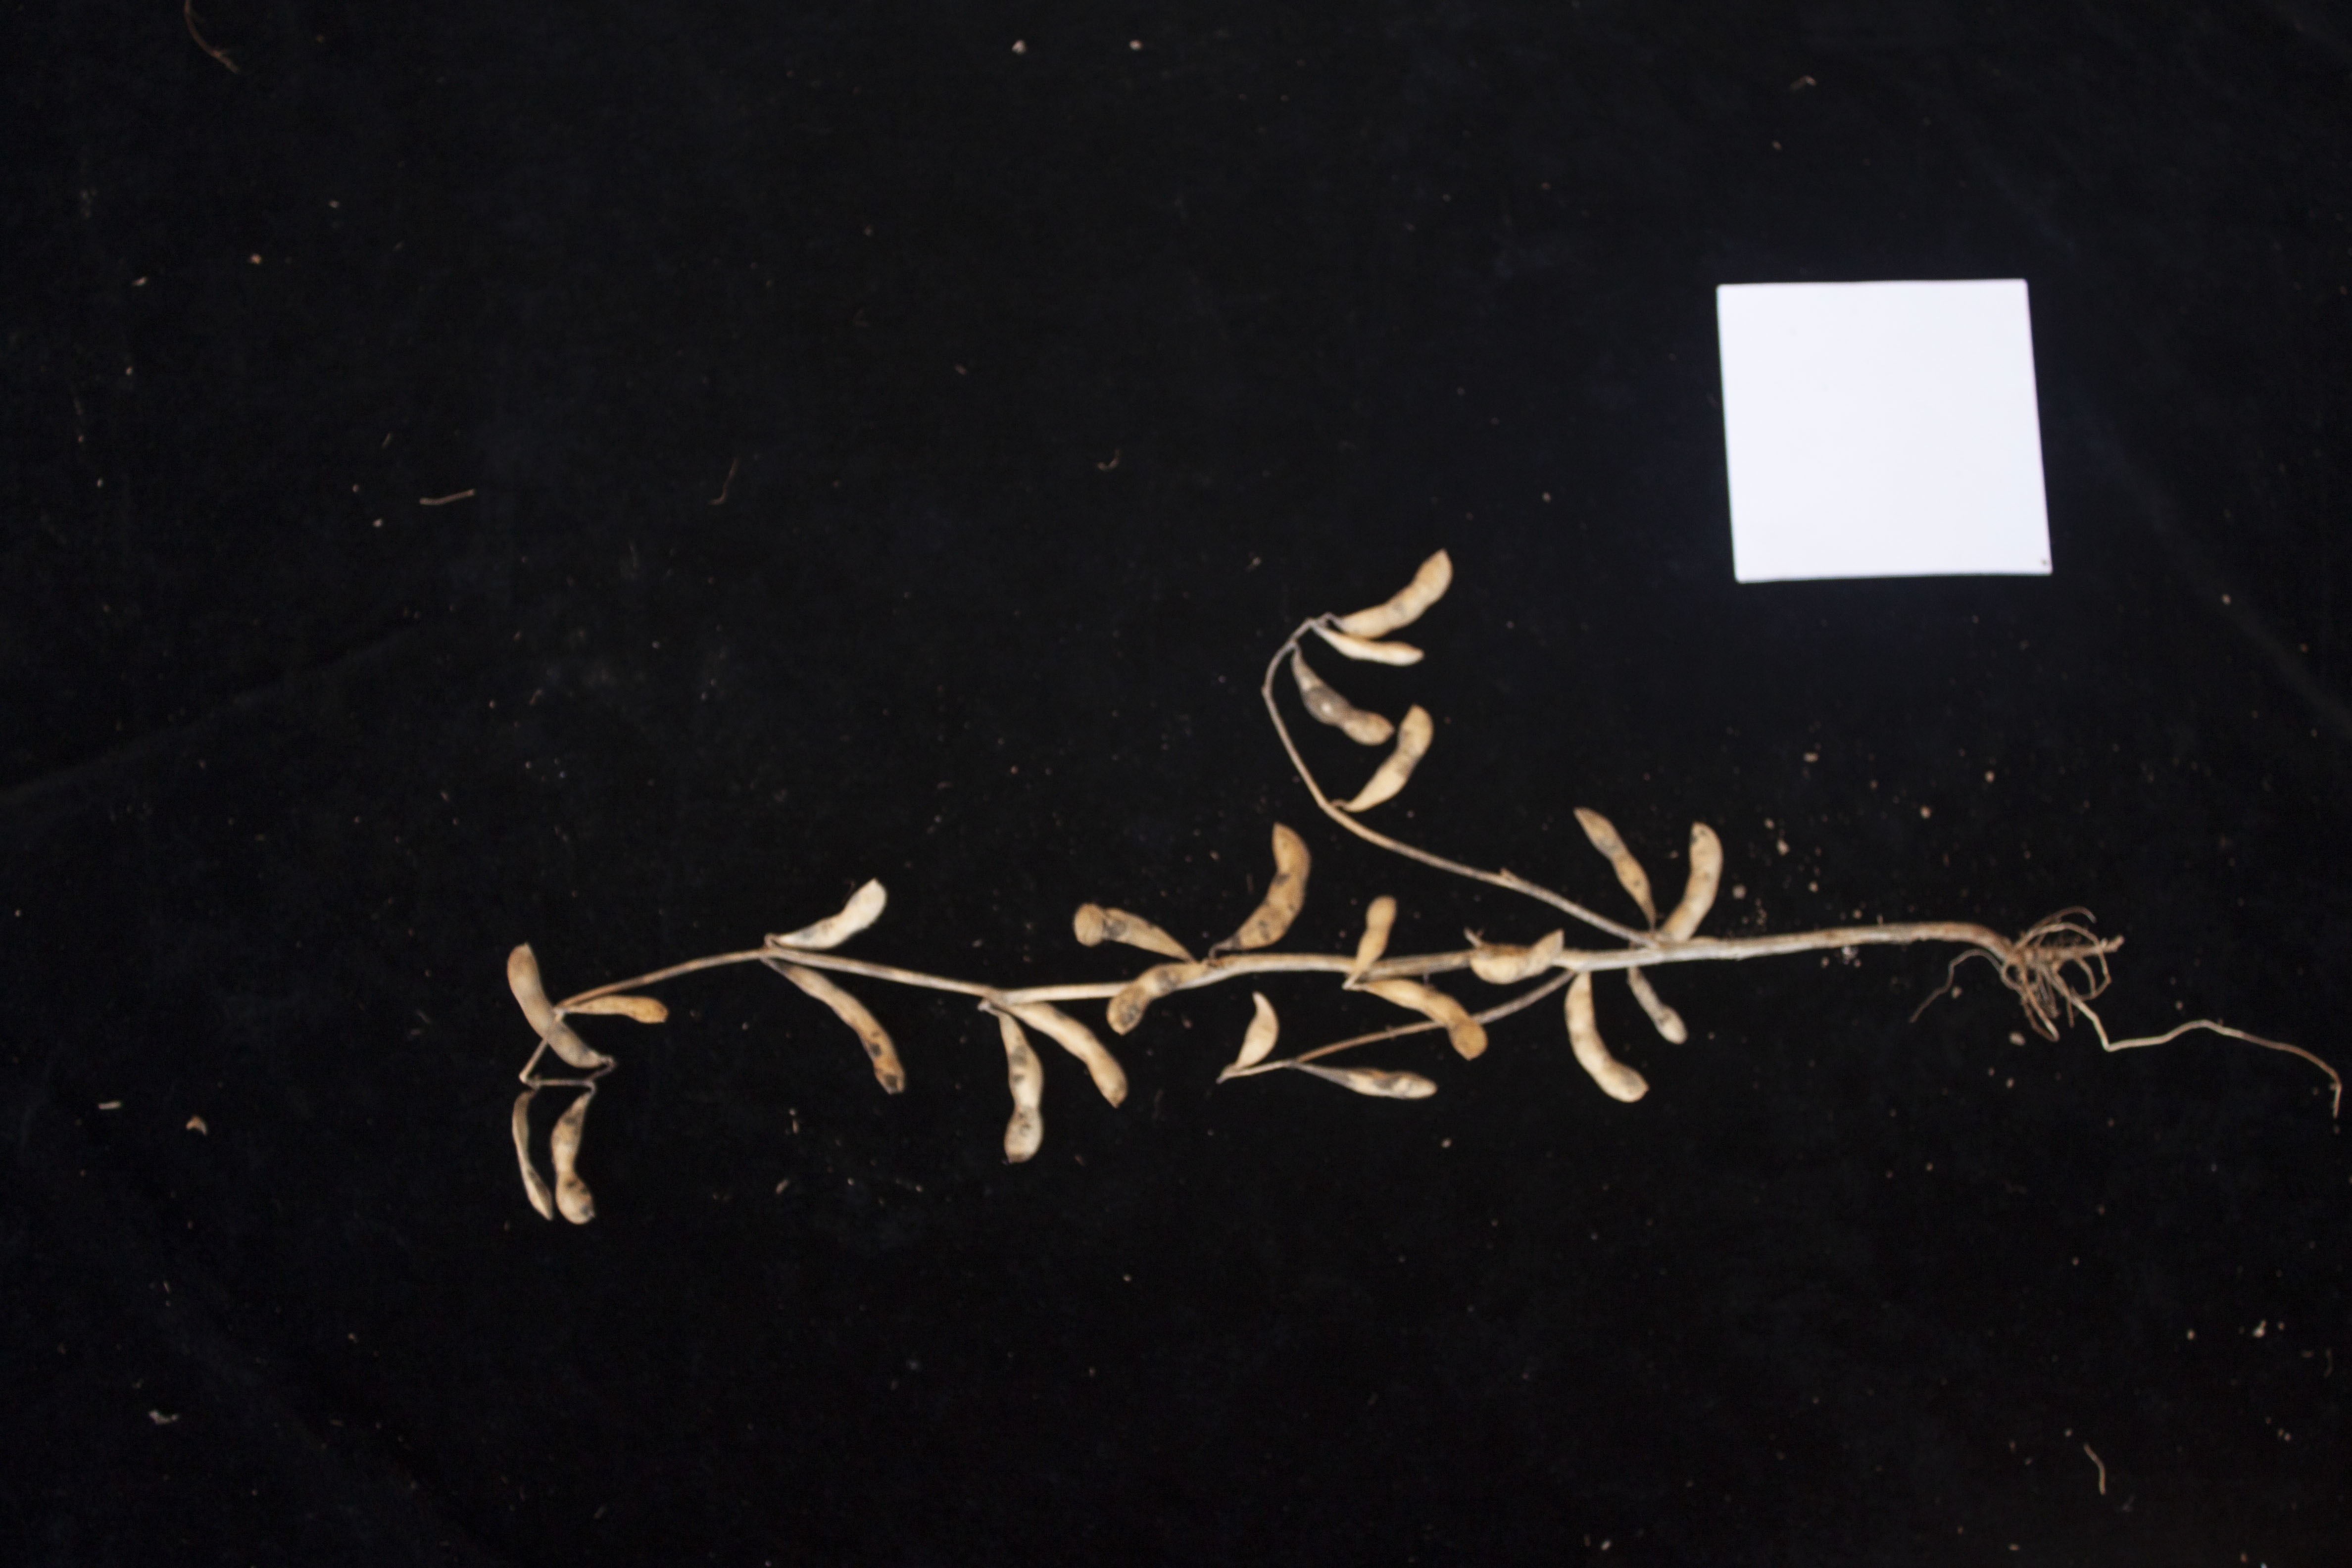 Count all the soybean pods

24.